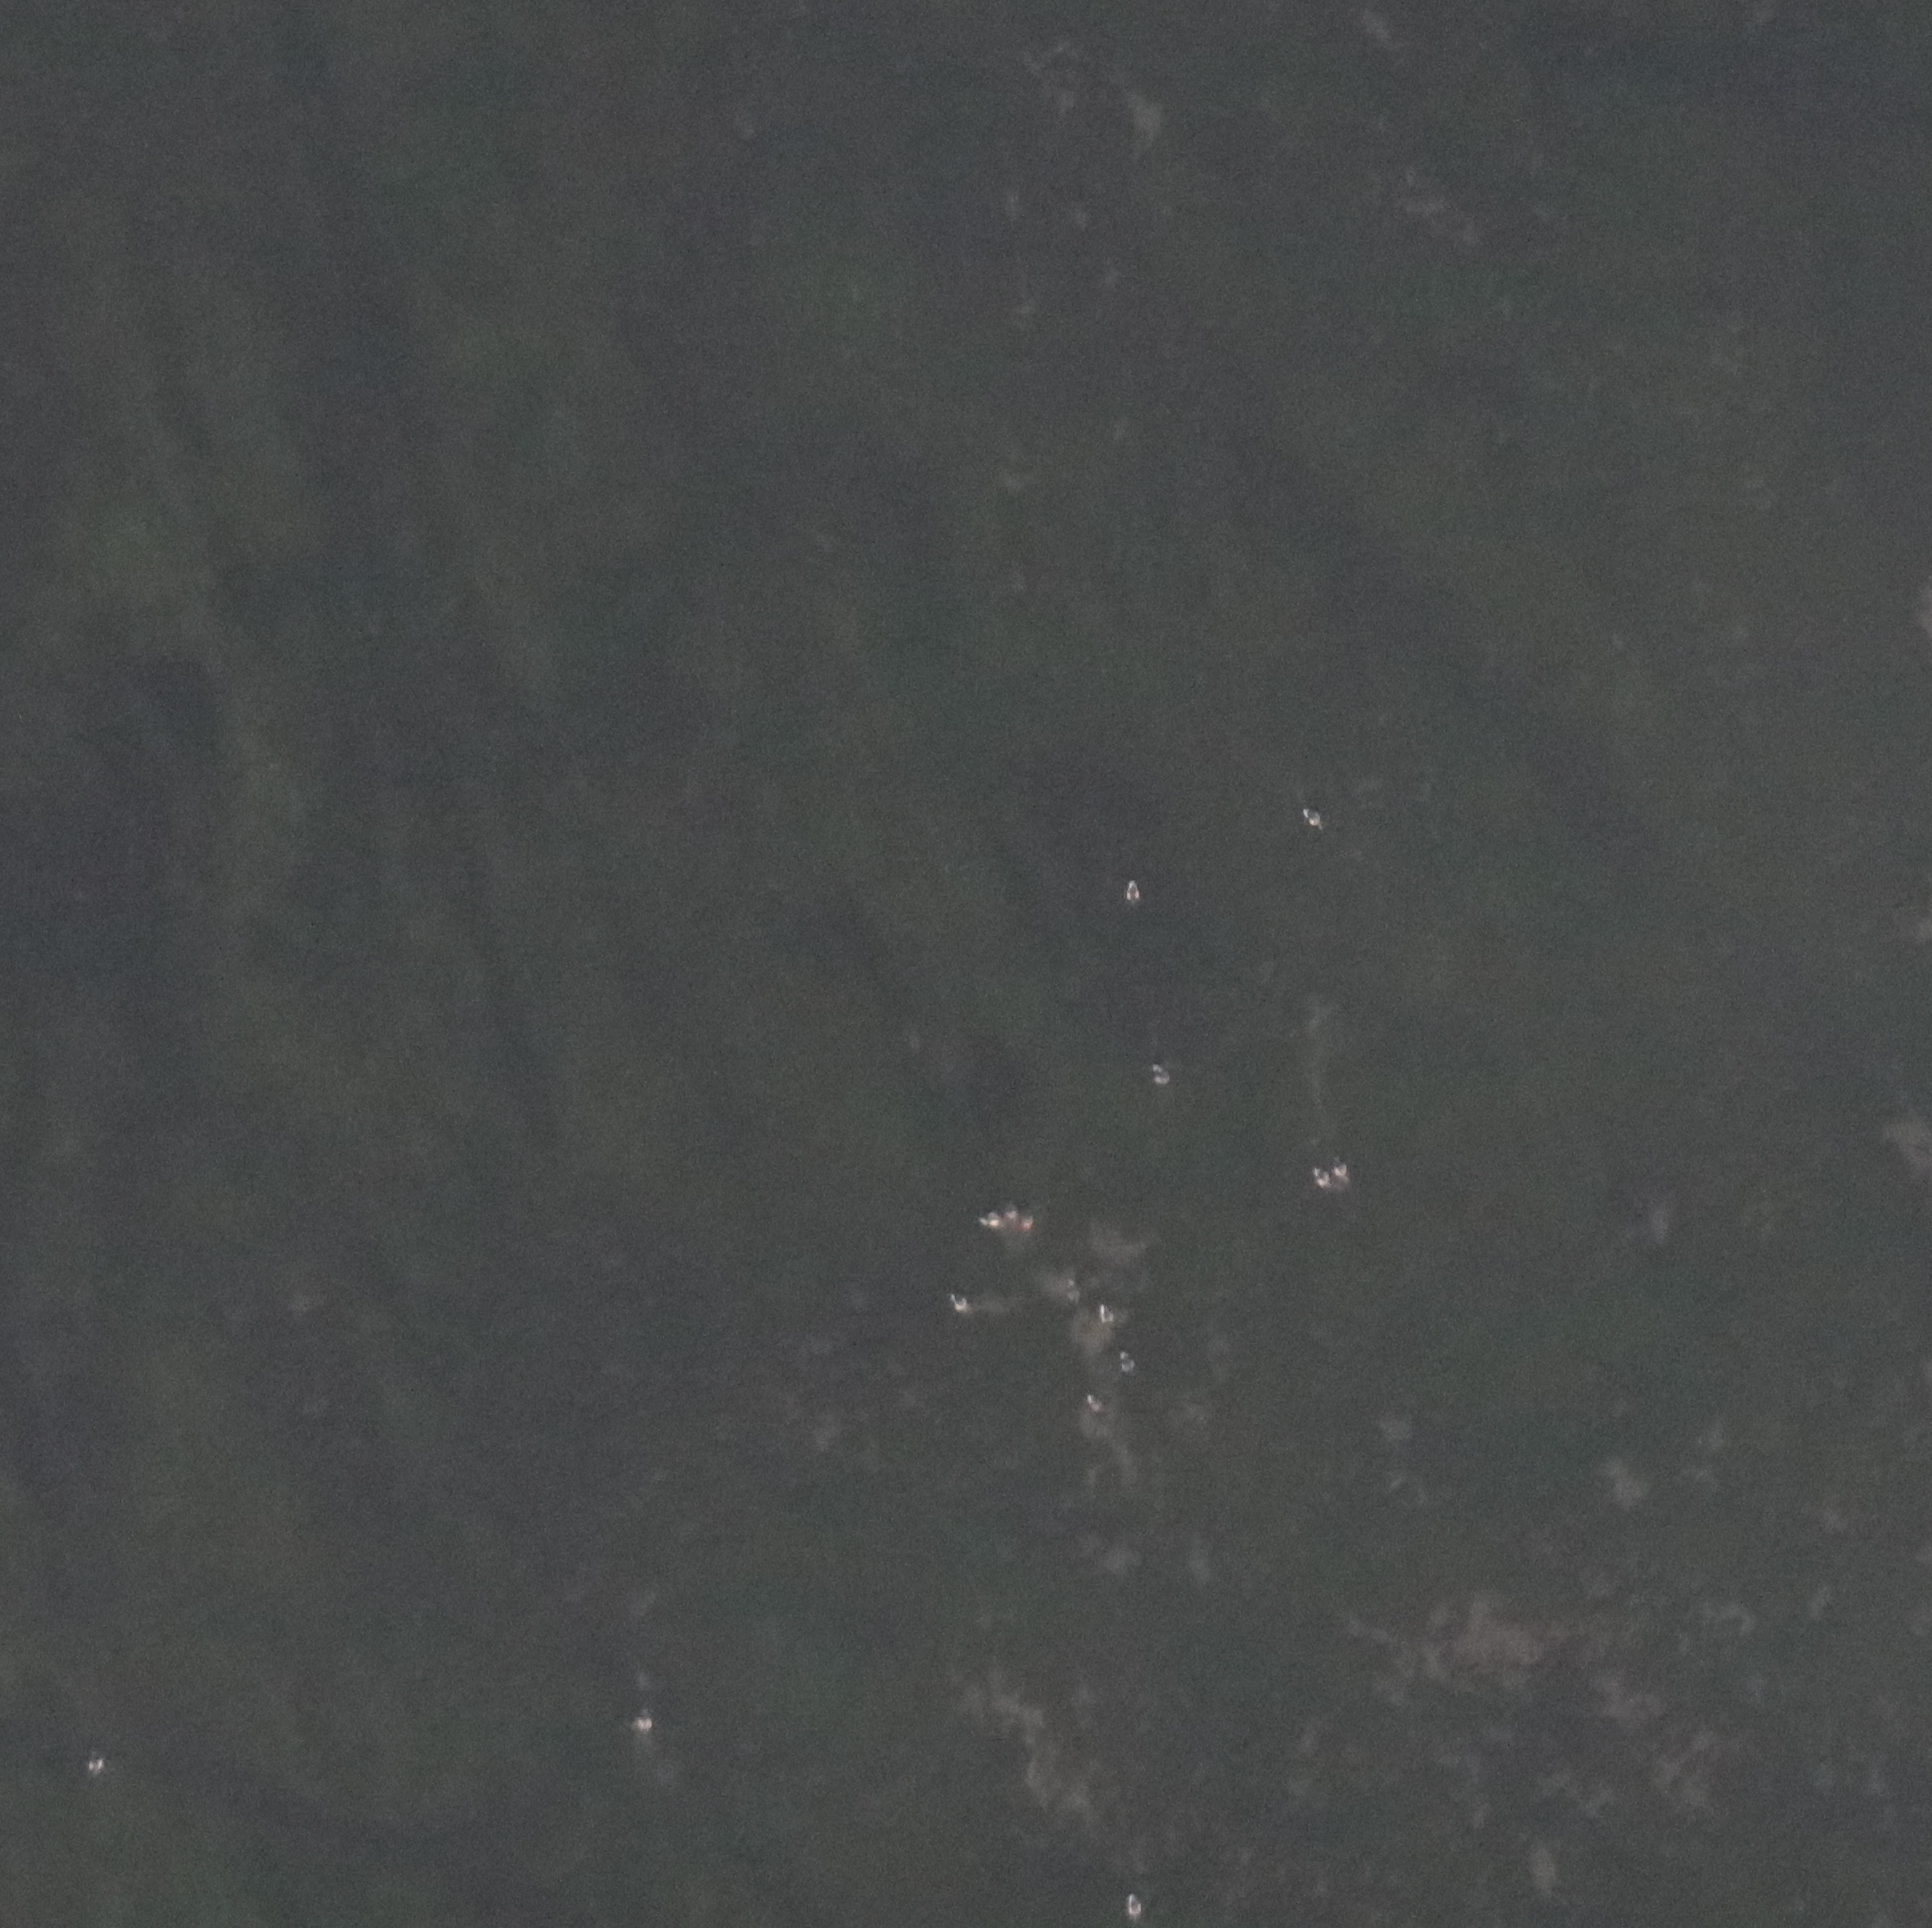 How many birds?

16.